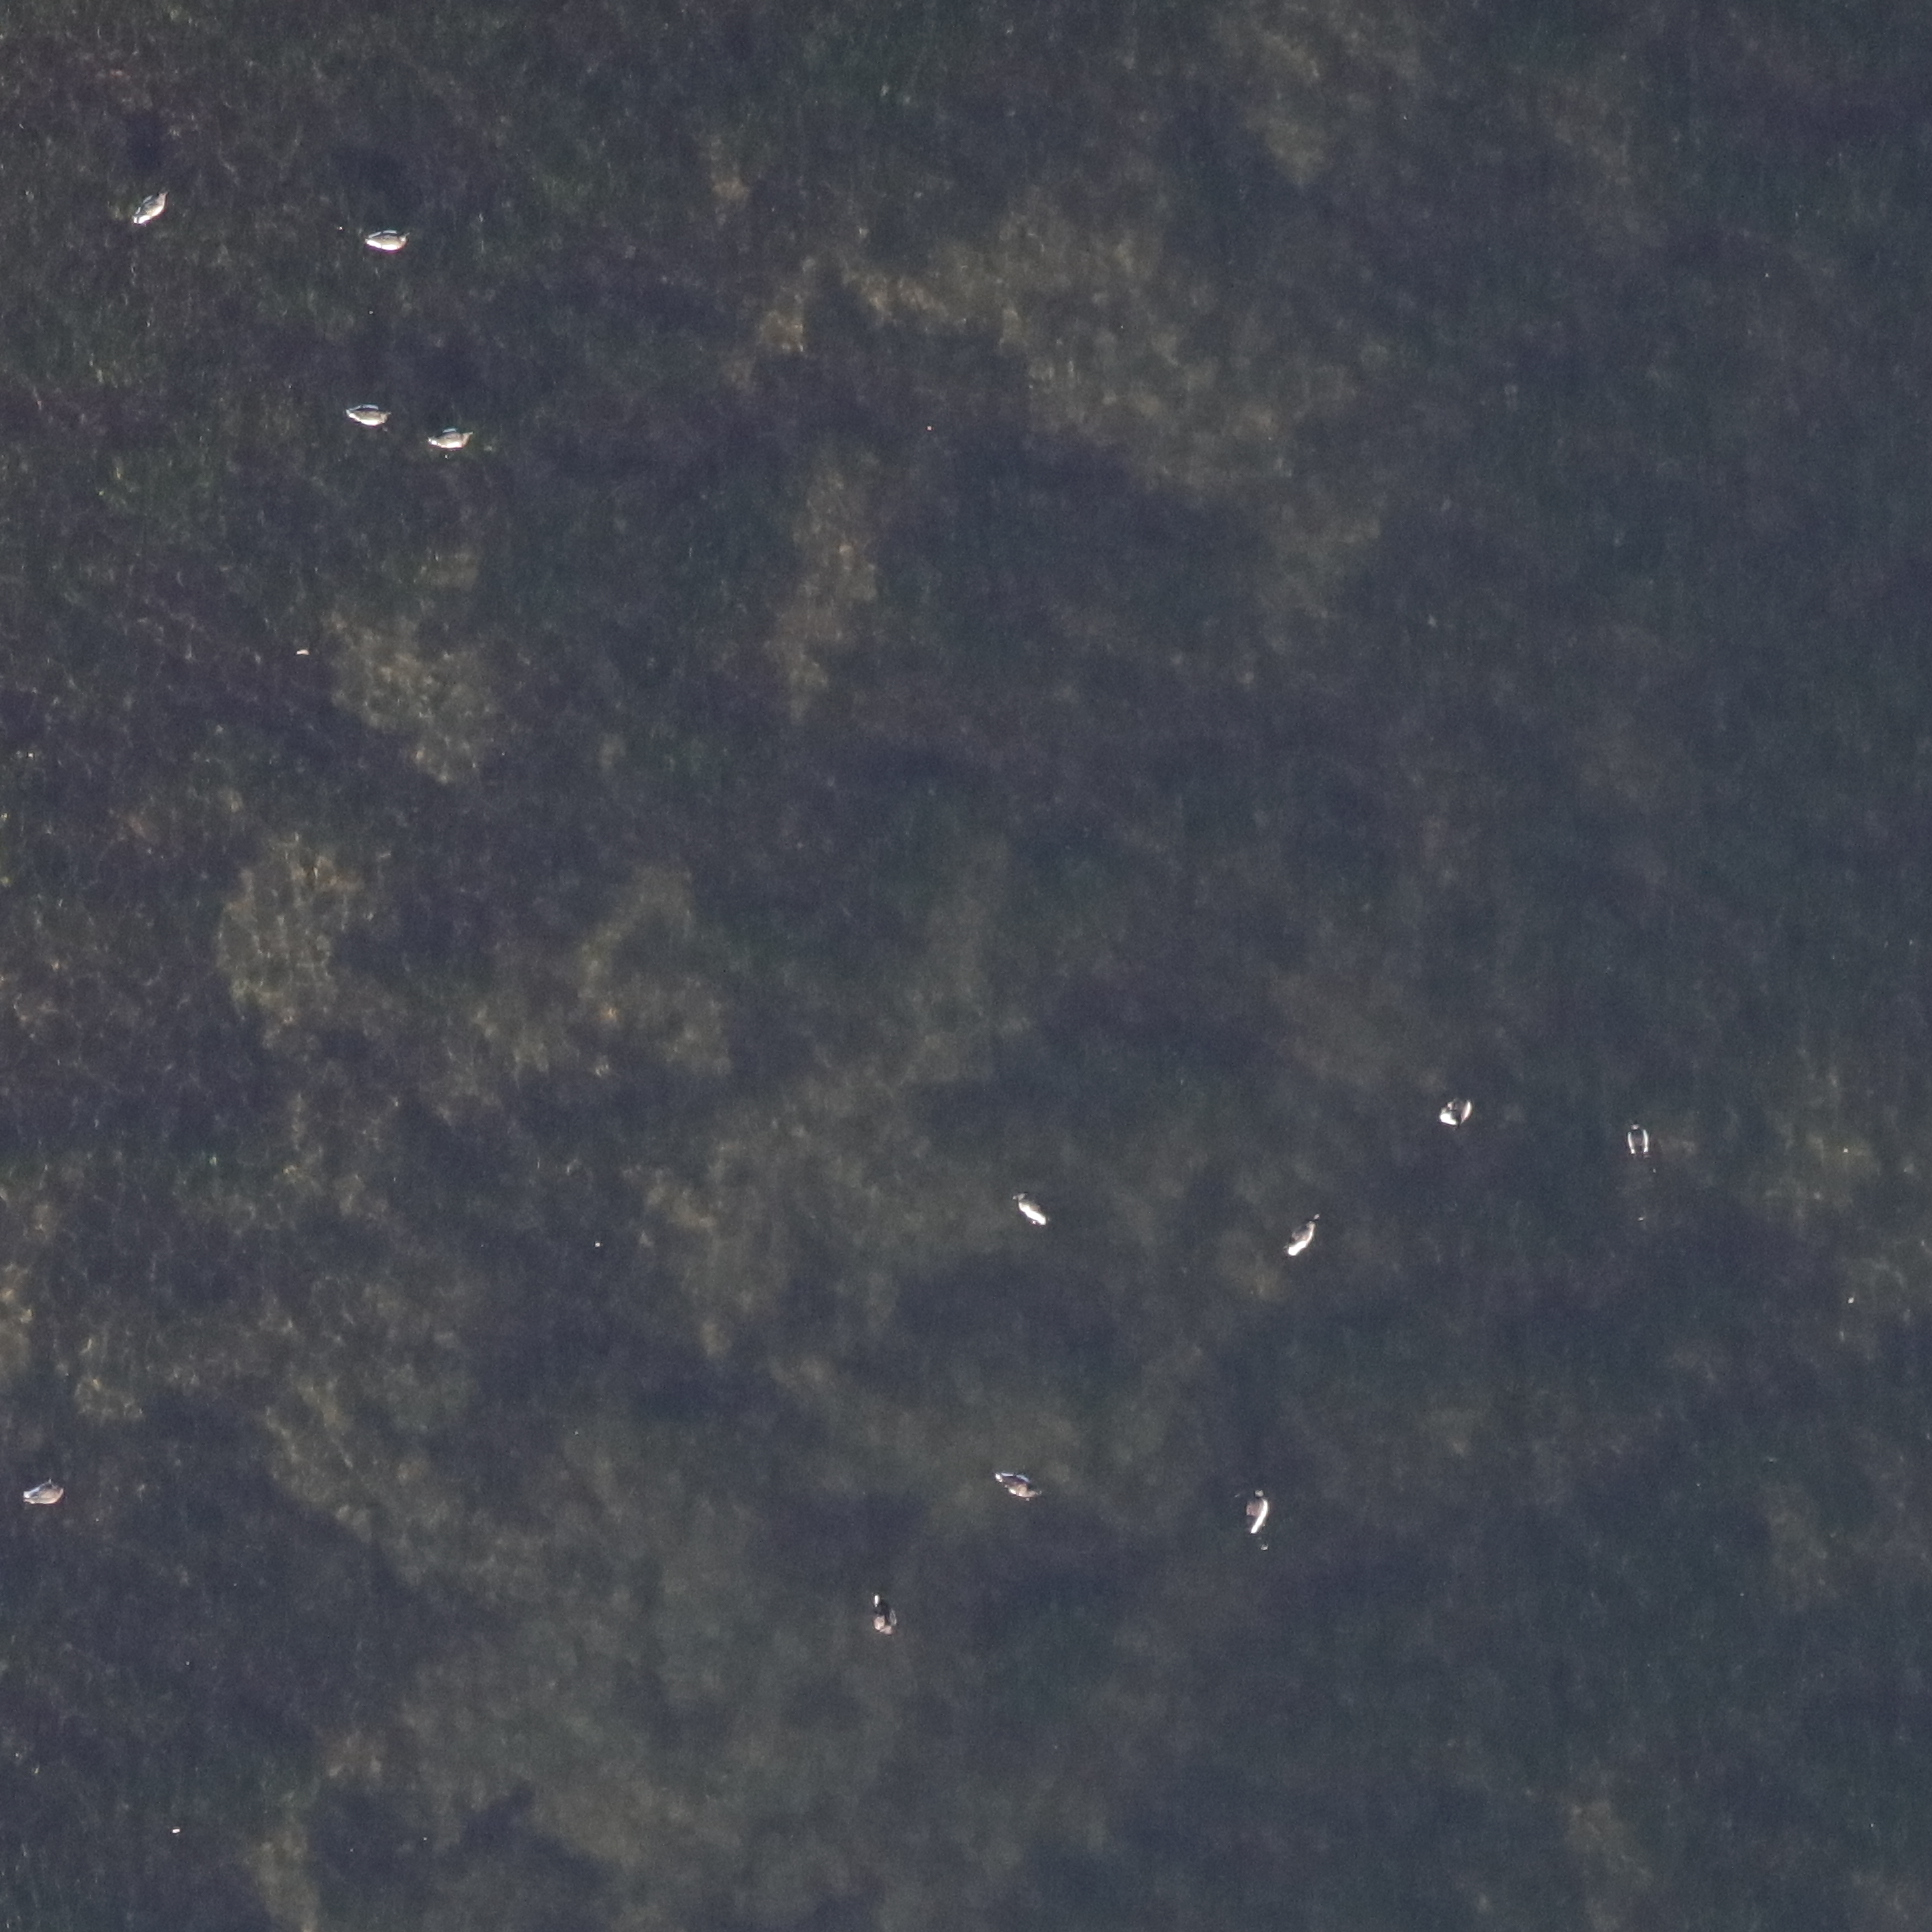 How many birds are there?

12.